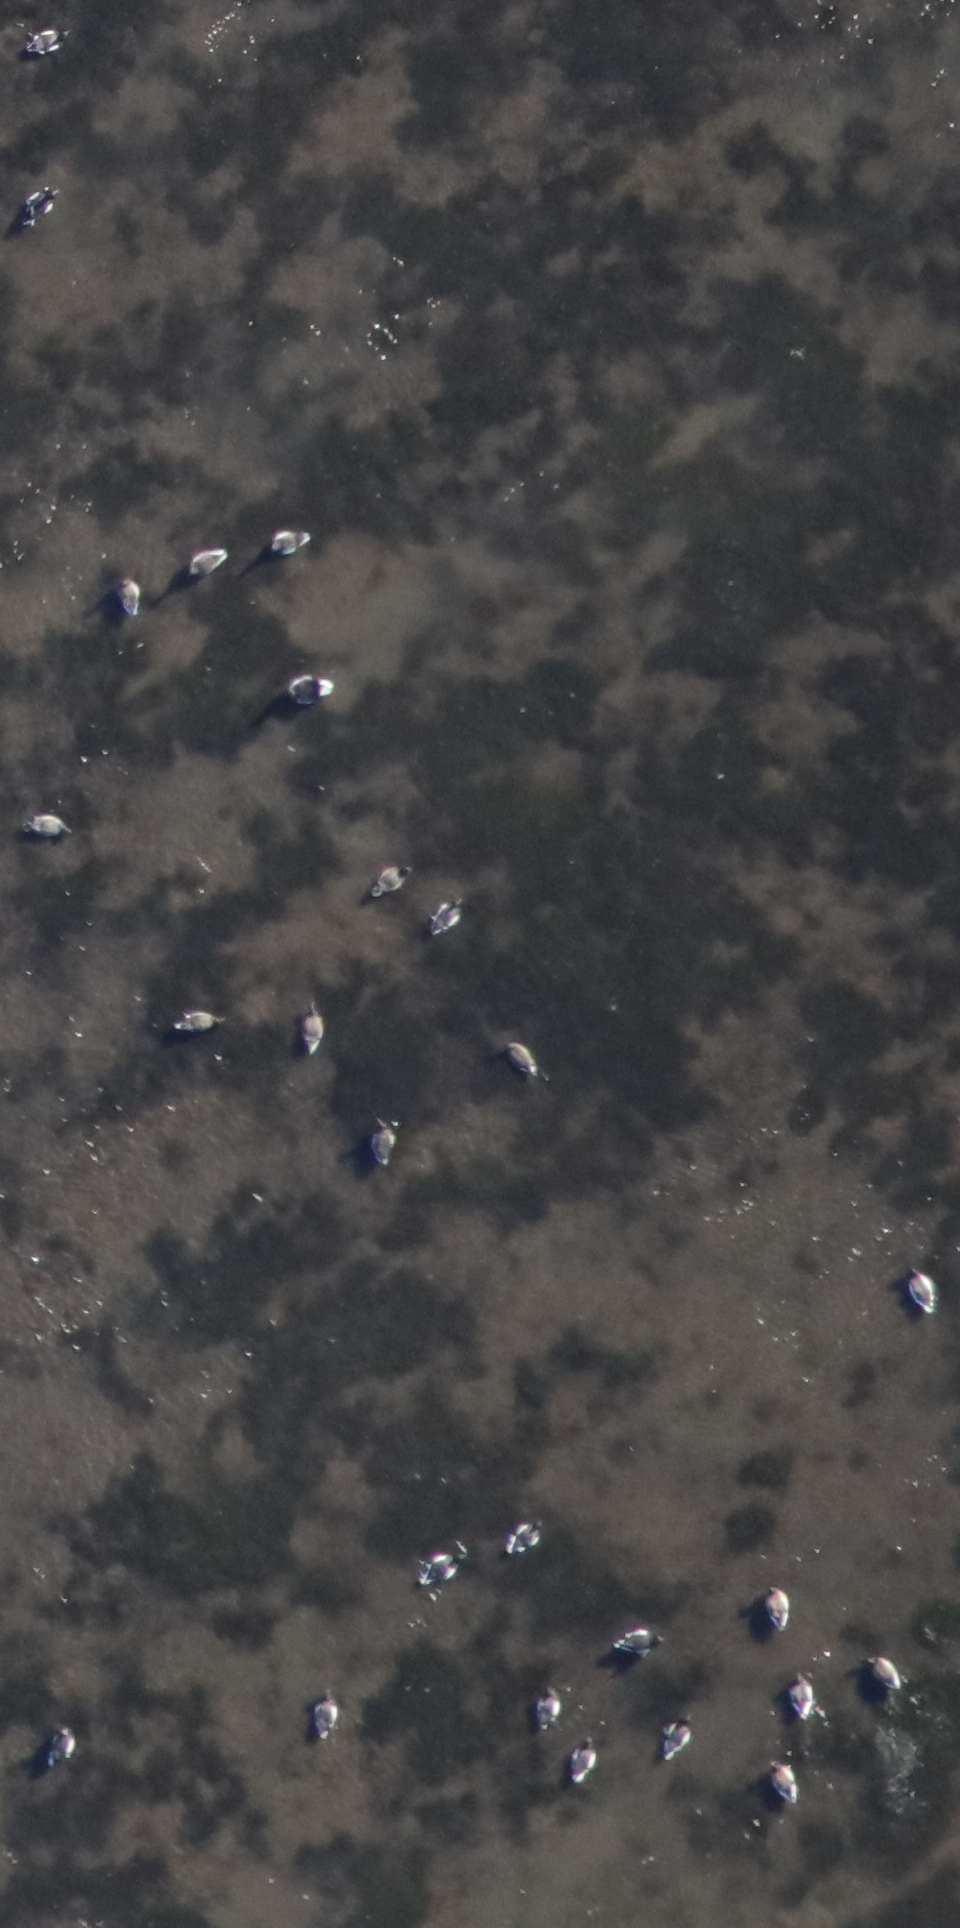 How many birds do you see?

26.